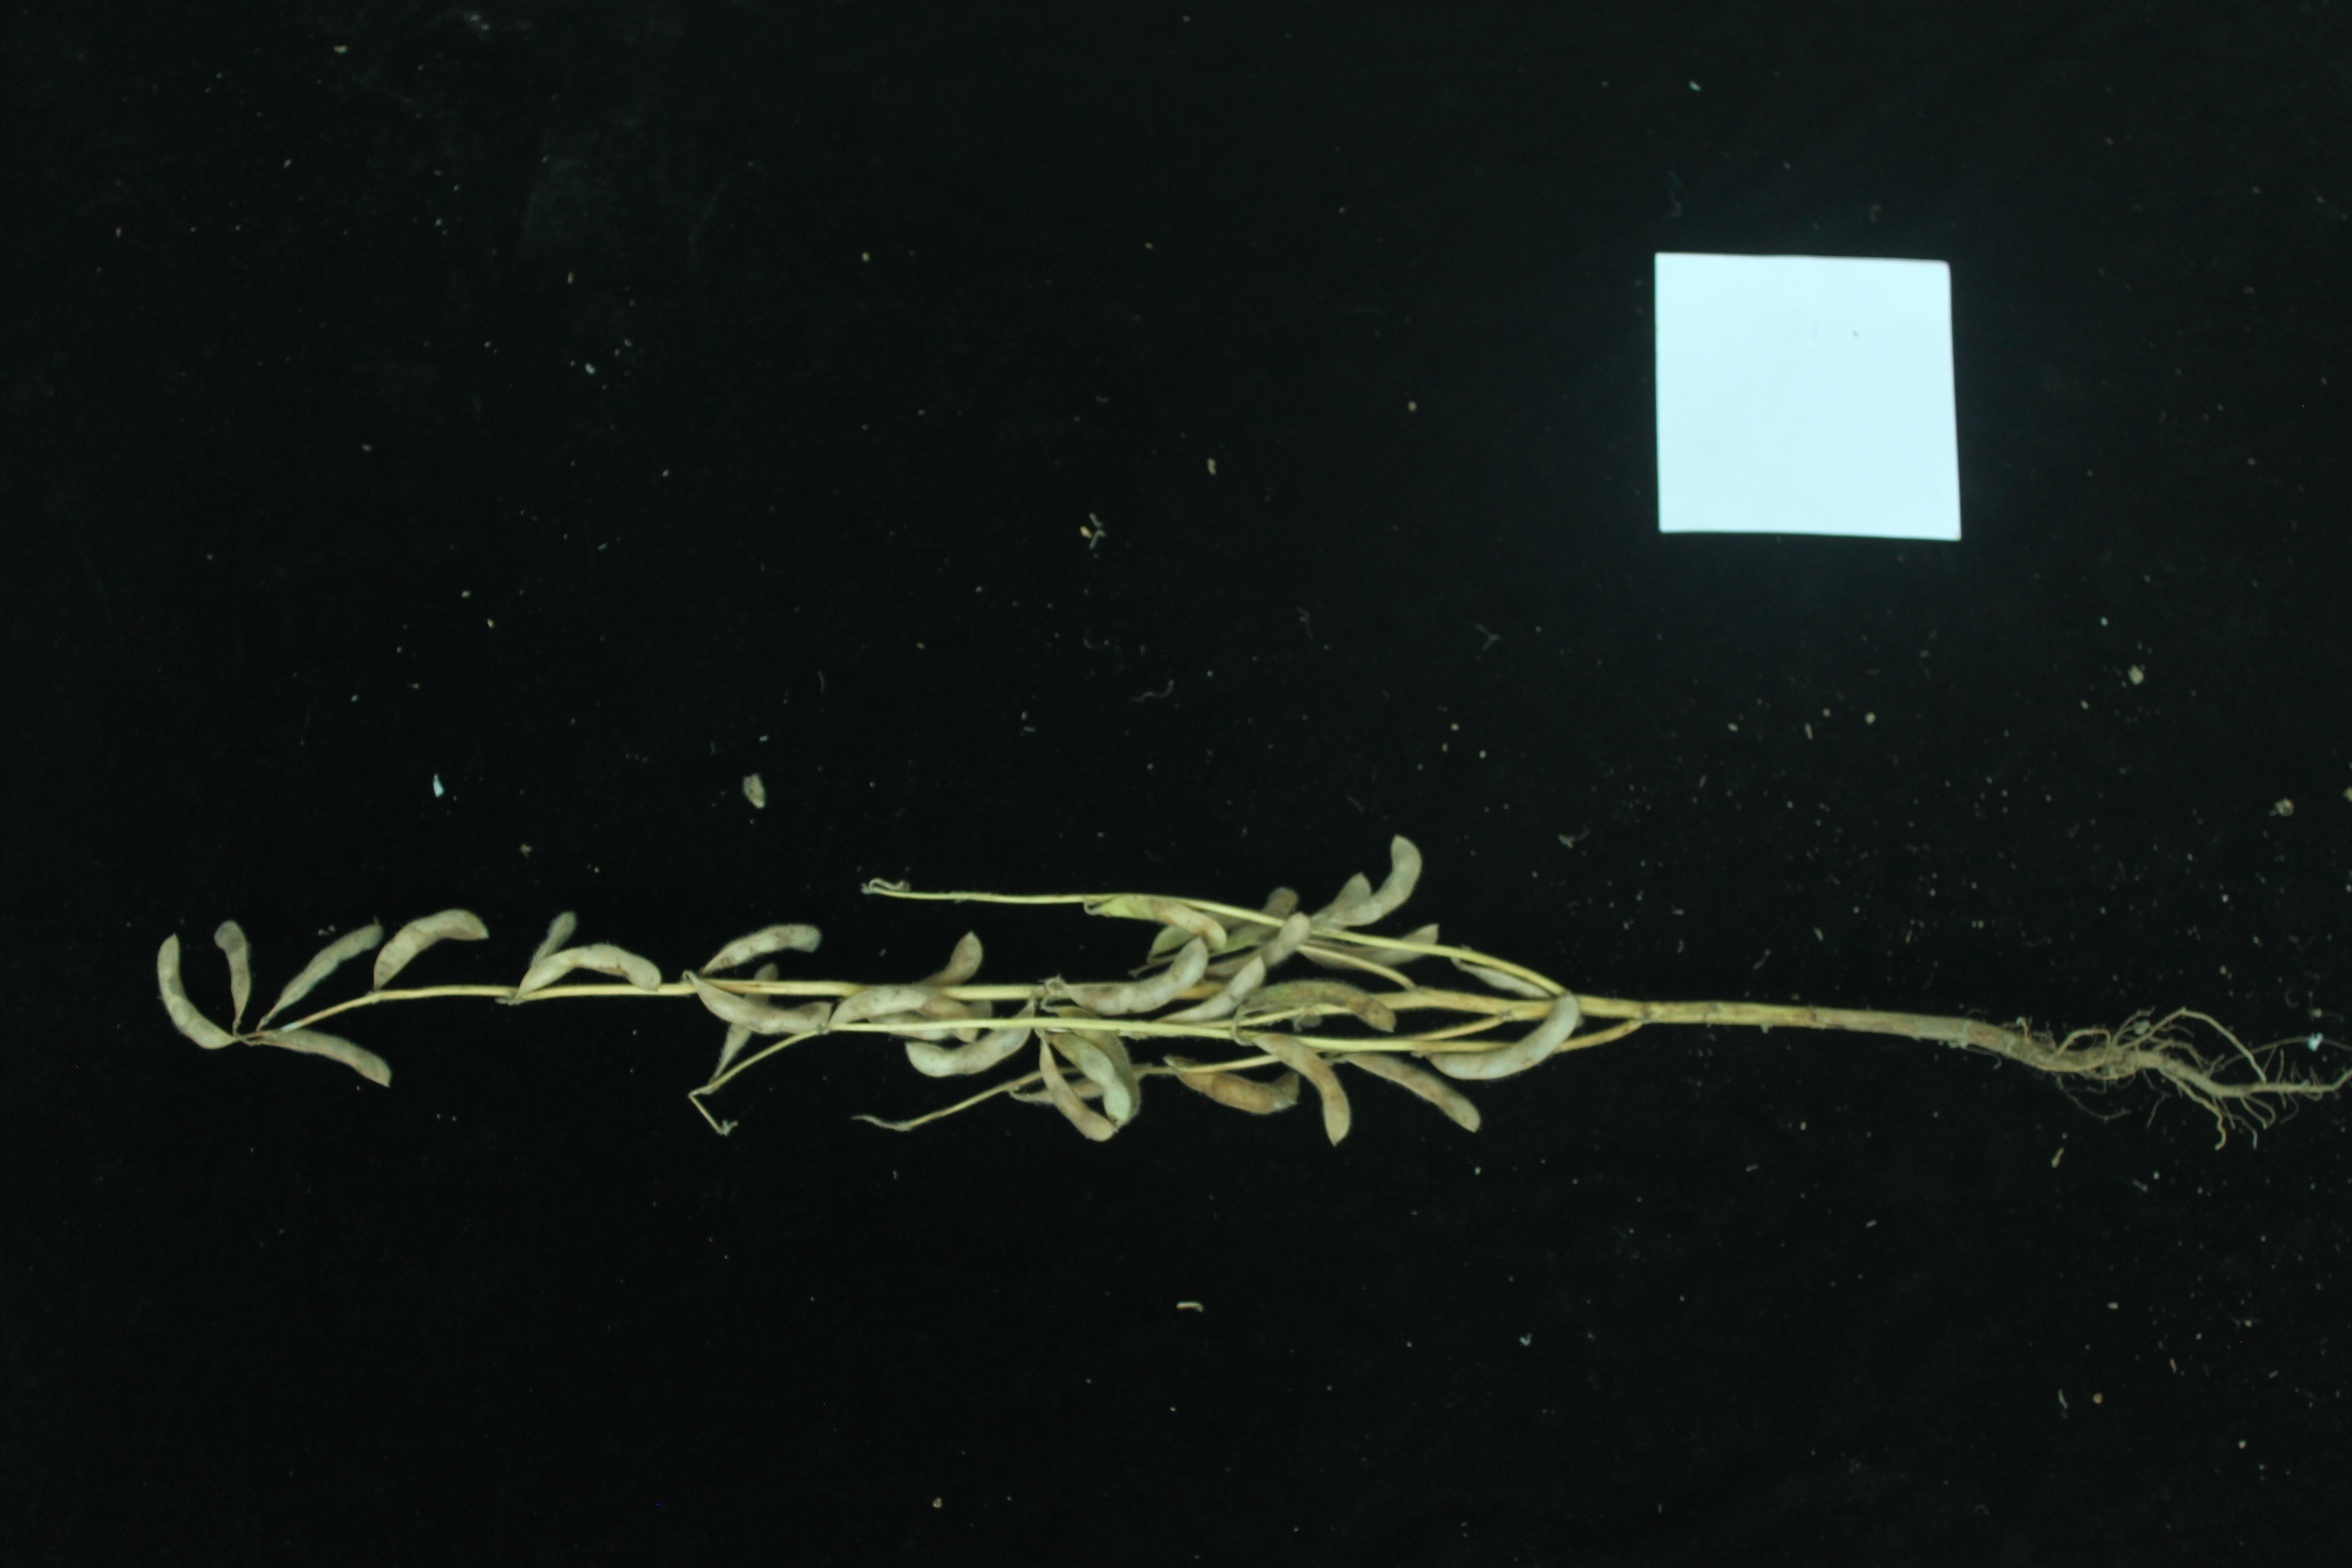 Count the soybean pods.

22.